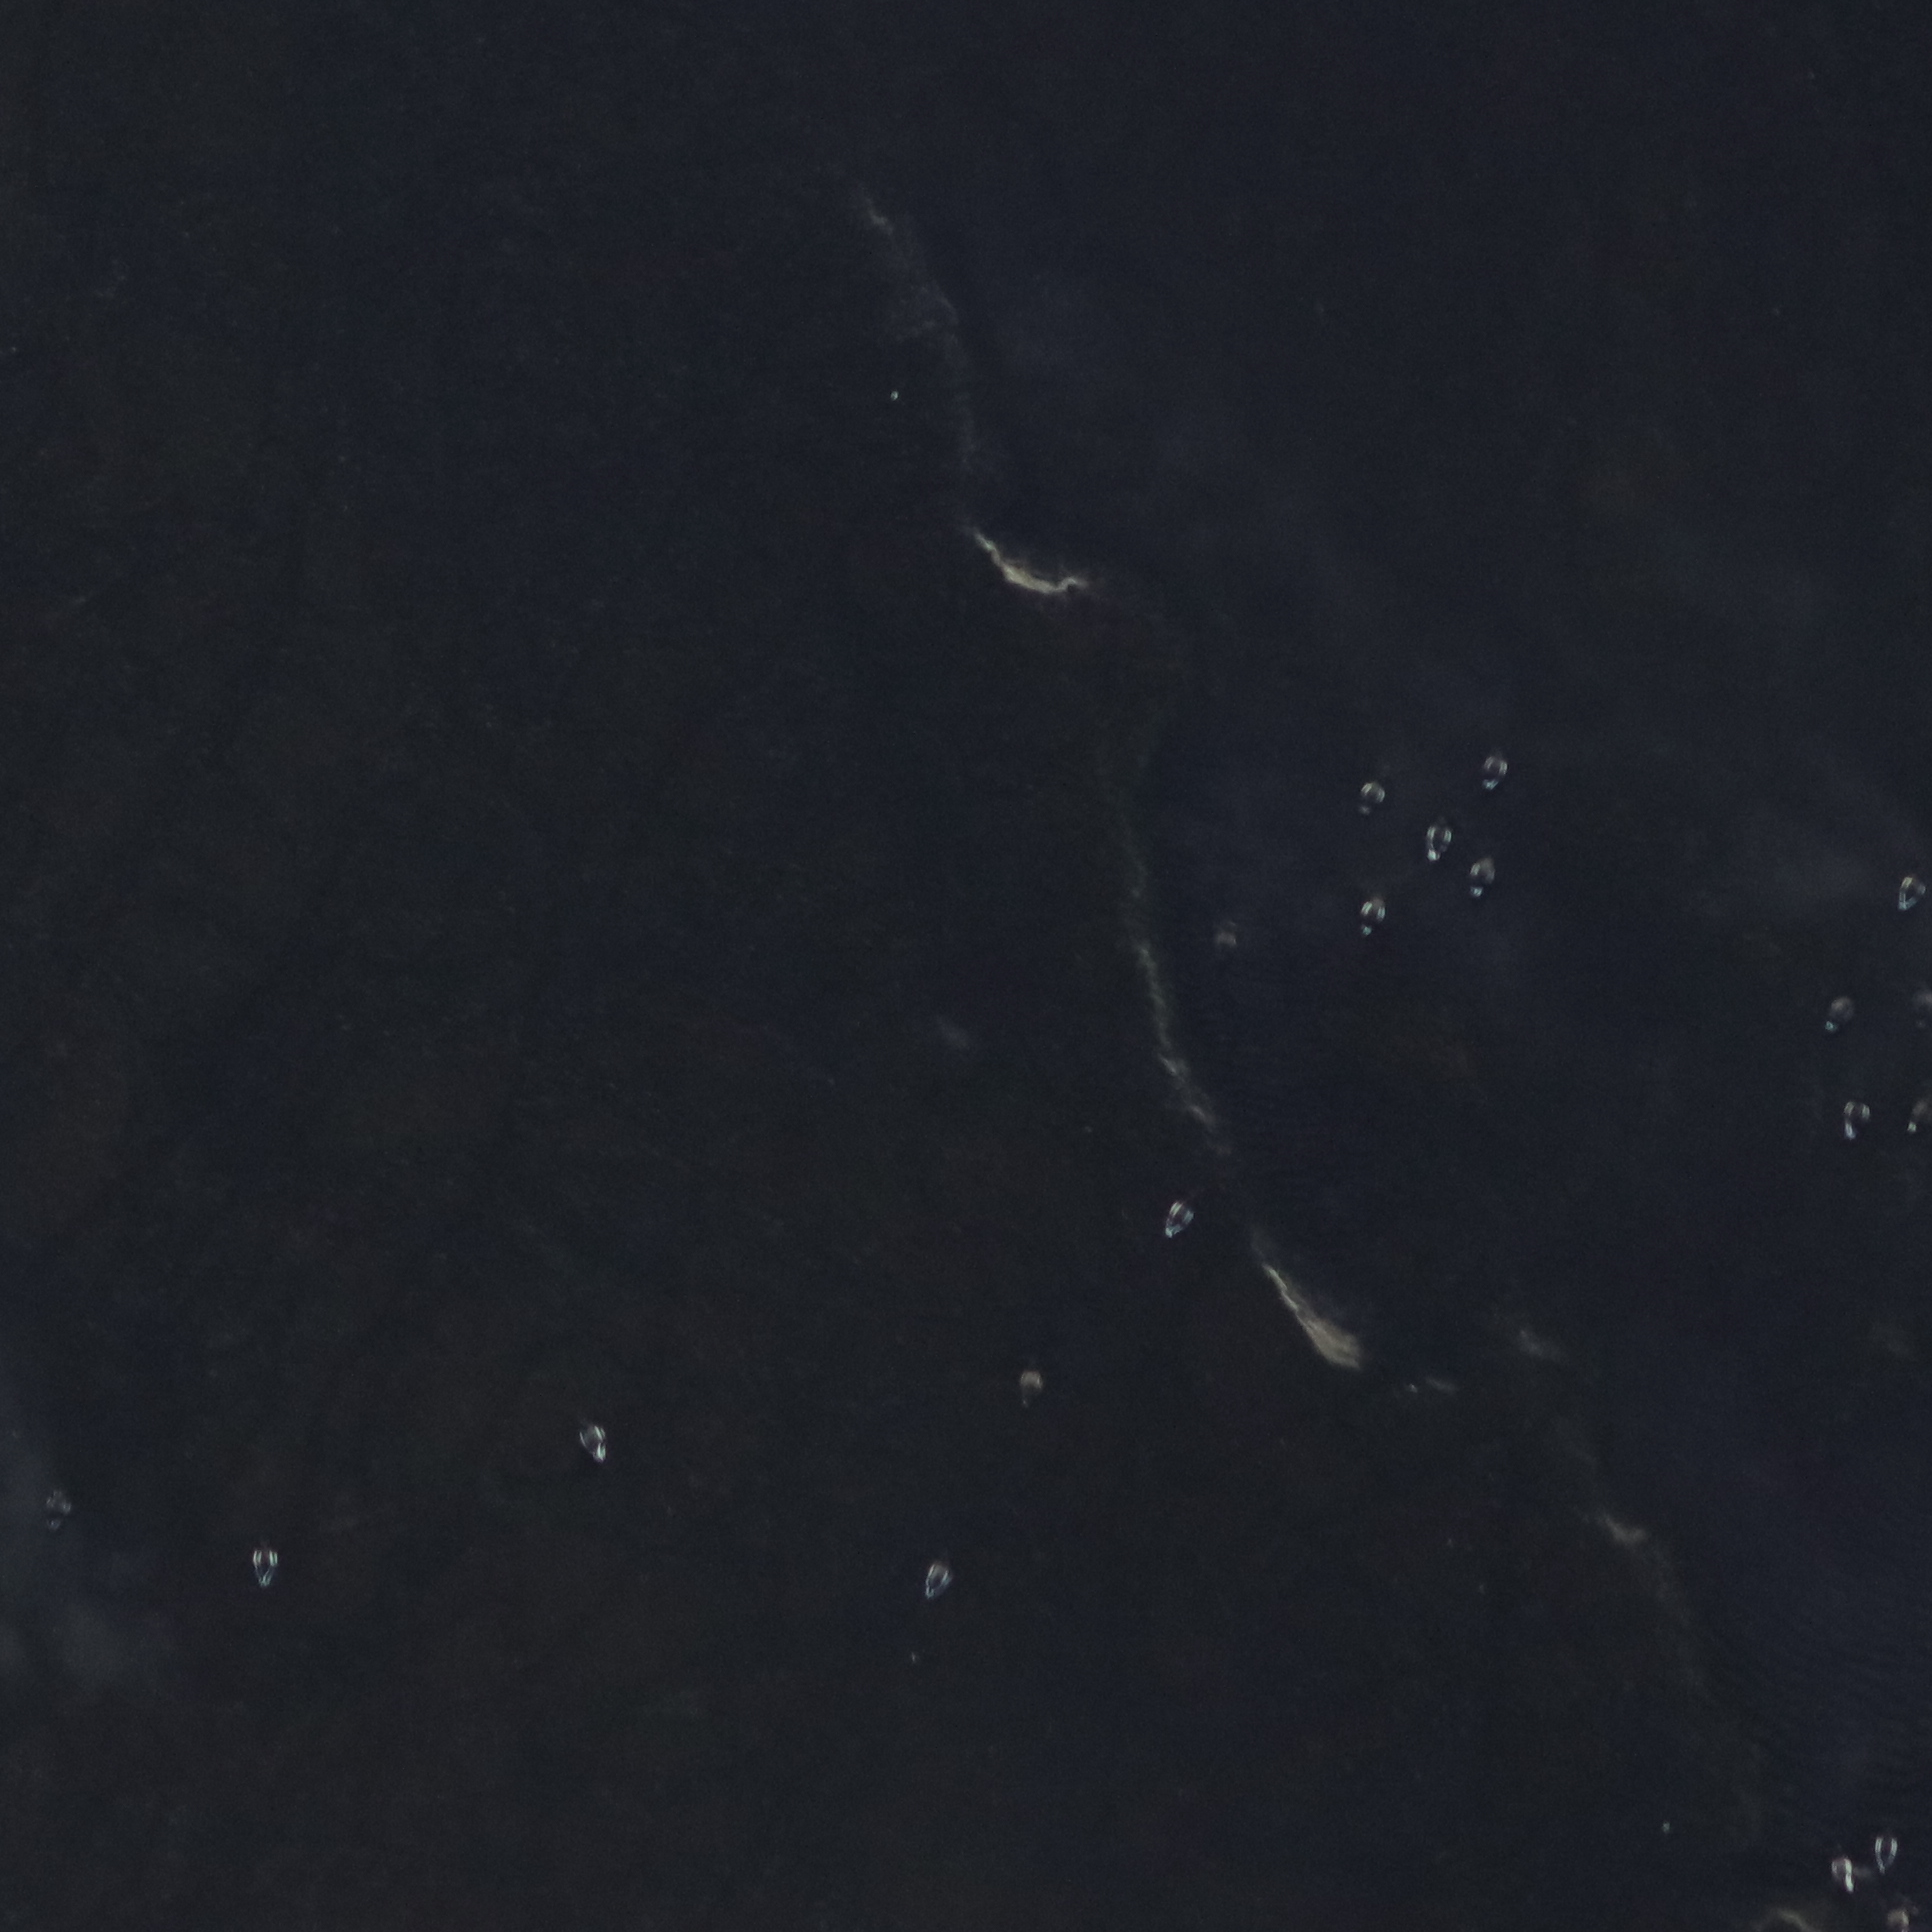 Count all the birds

18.